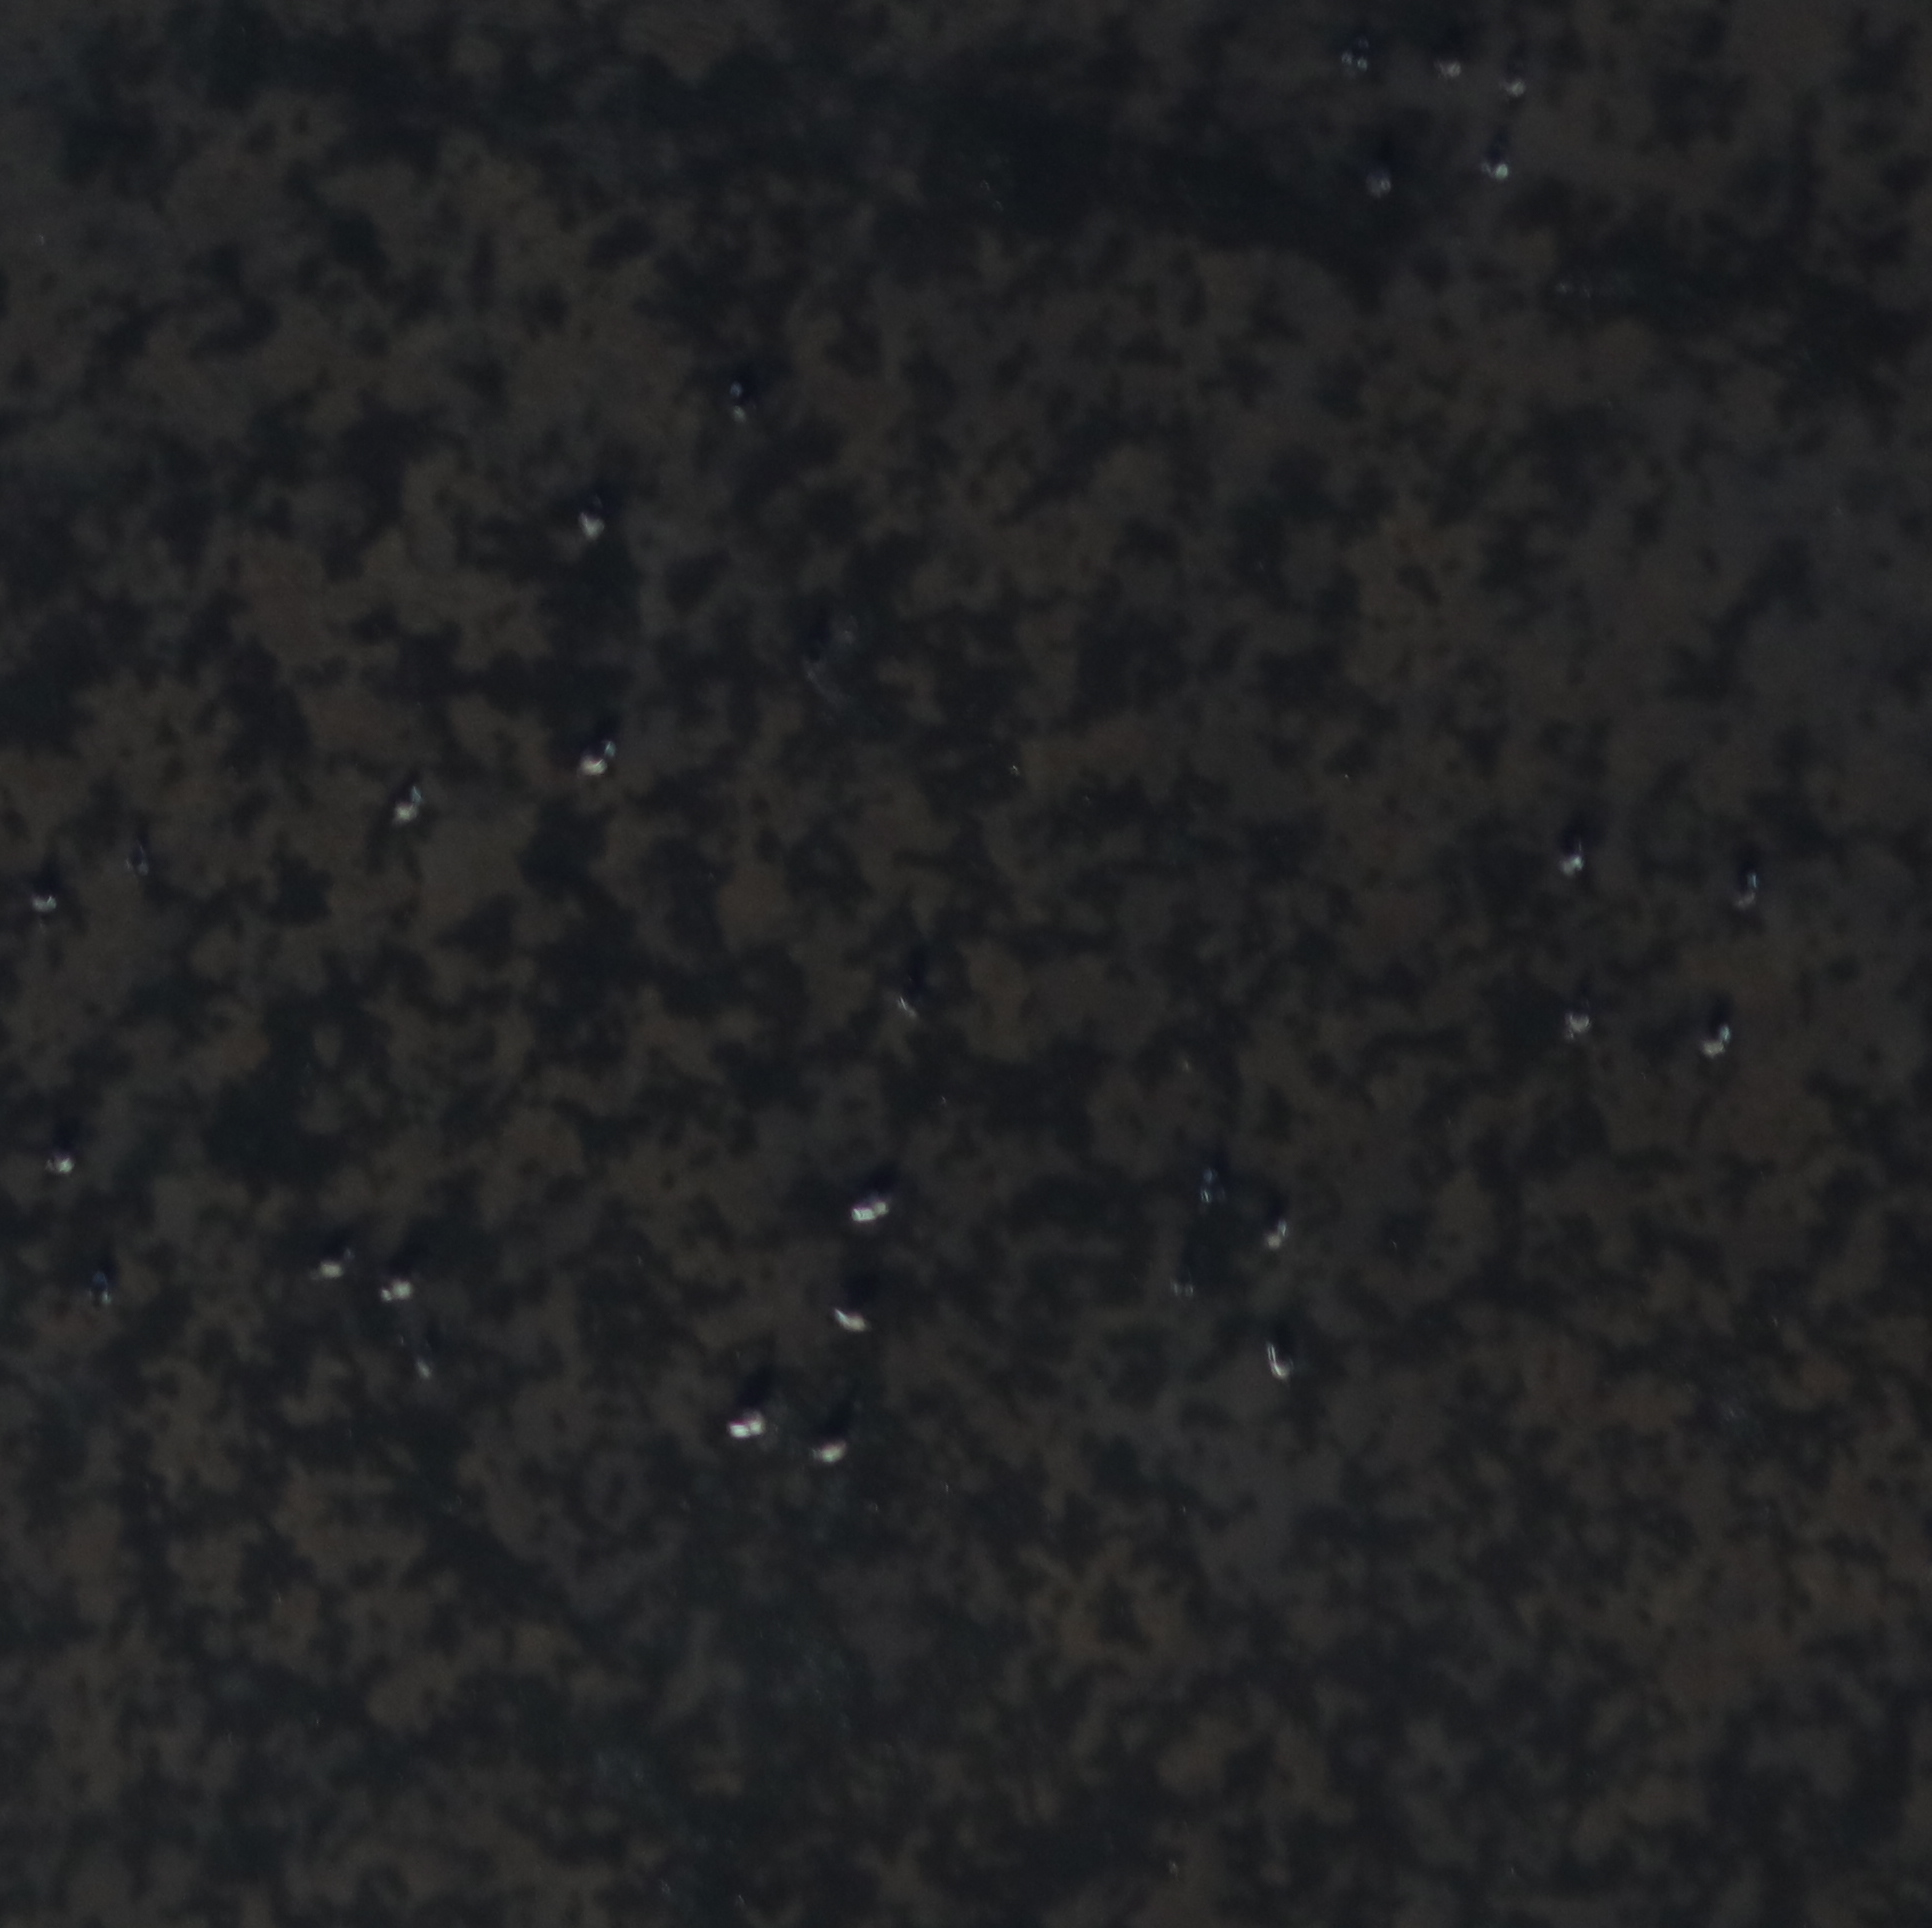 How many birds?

29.